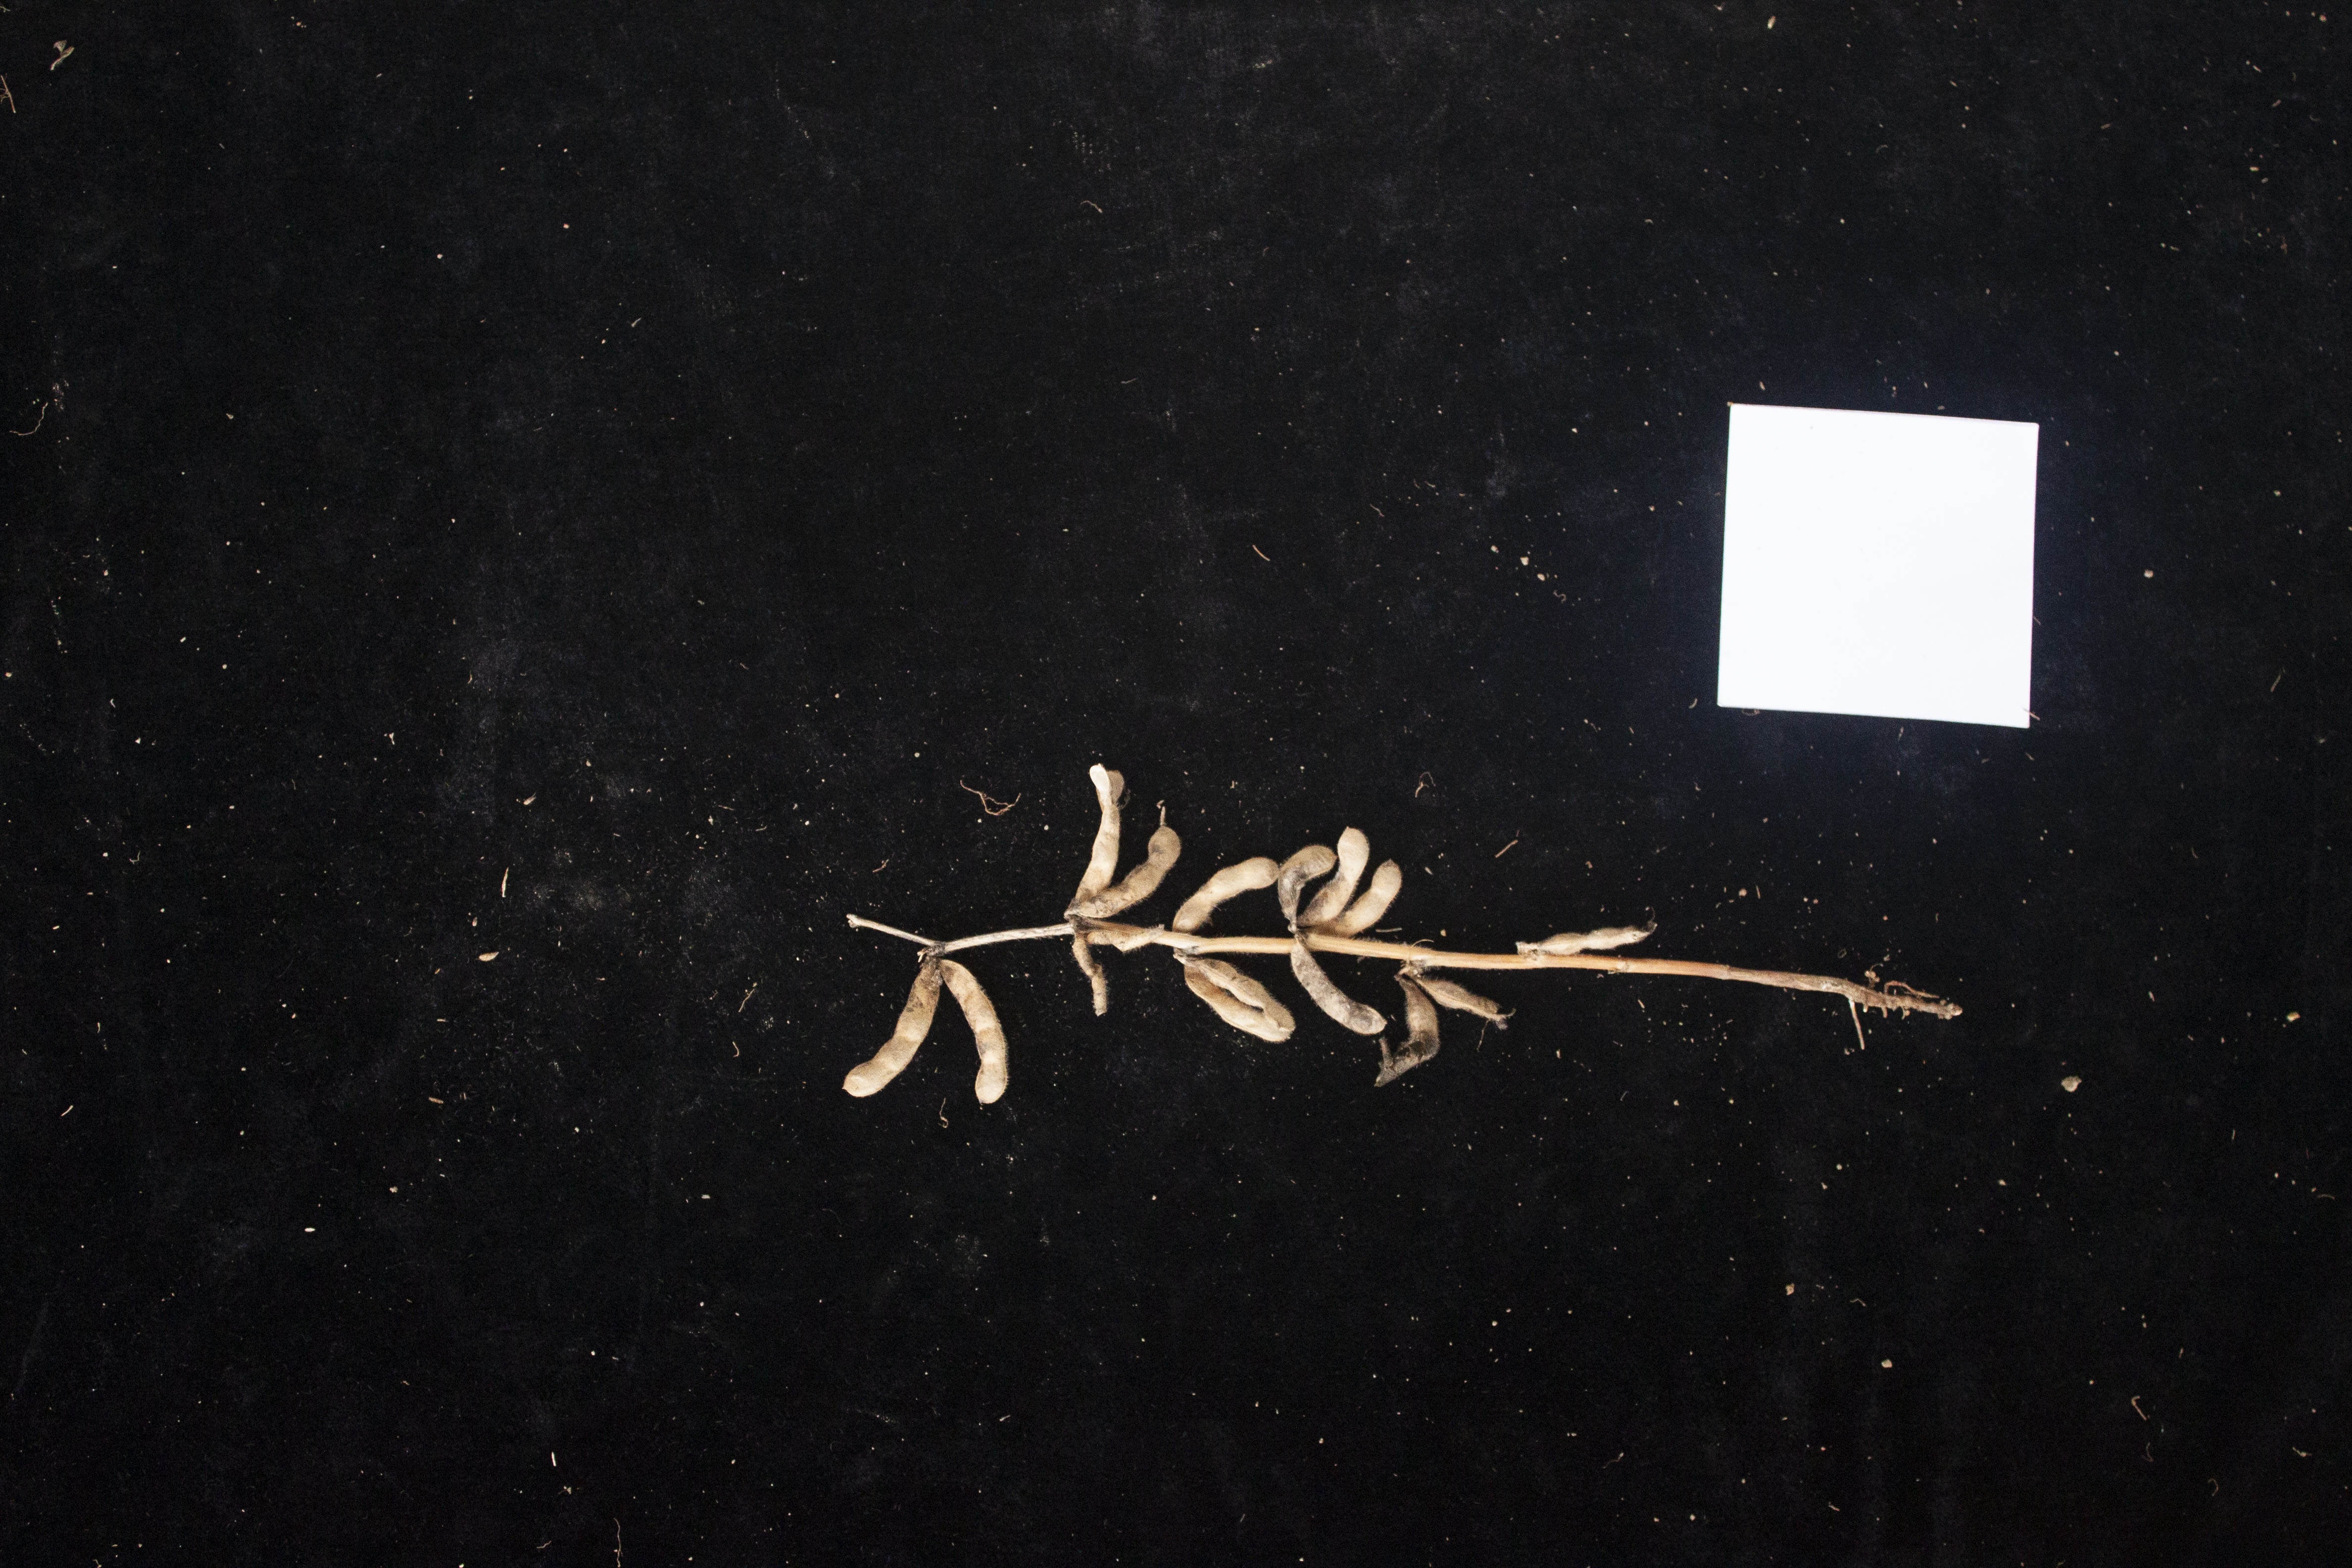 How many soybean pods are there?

14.